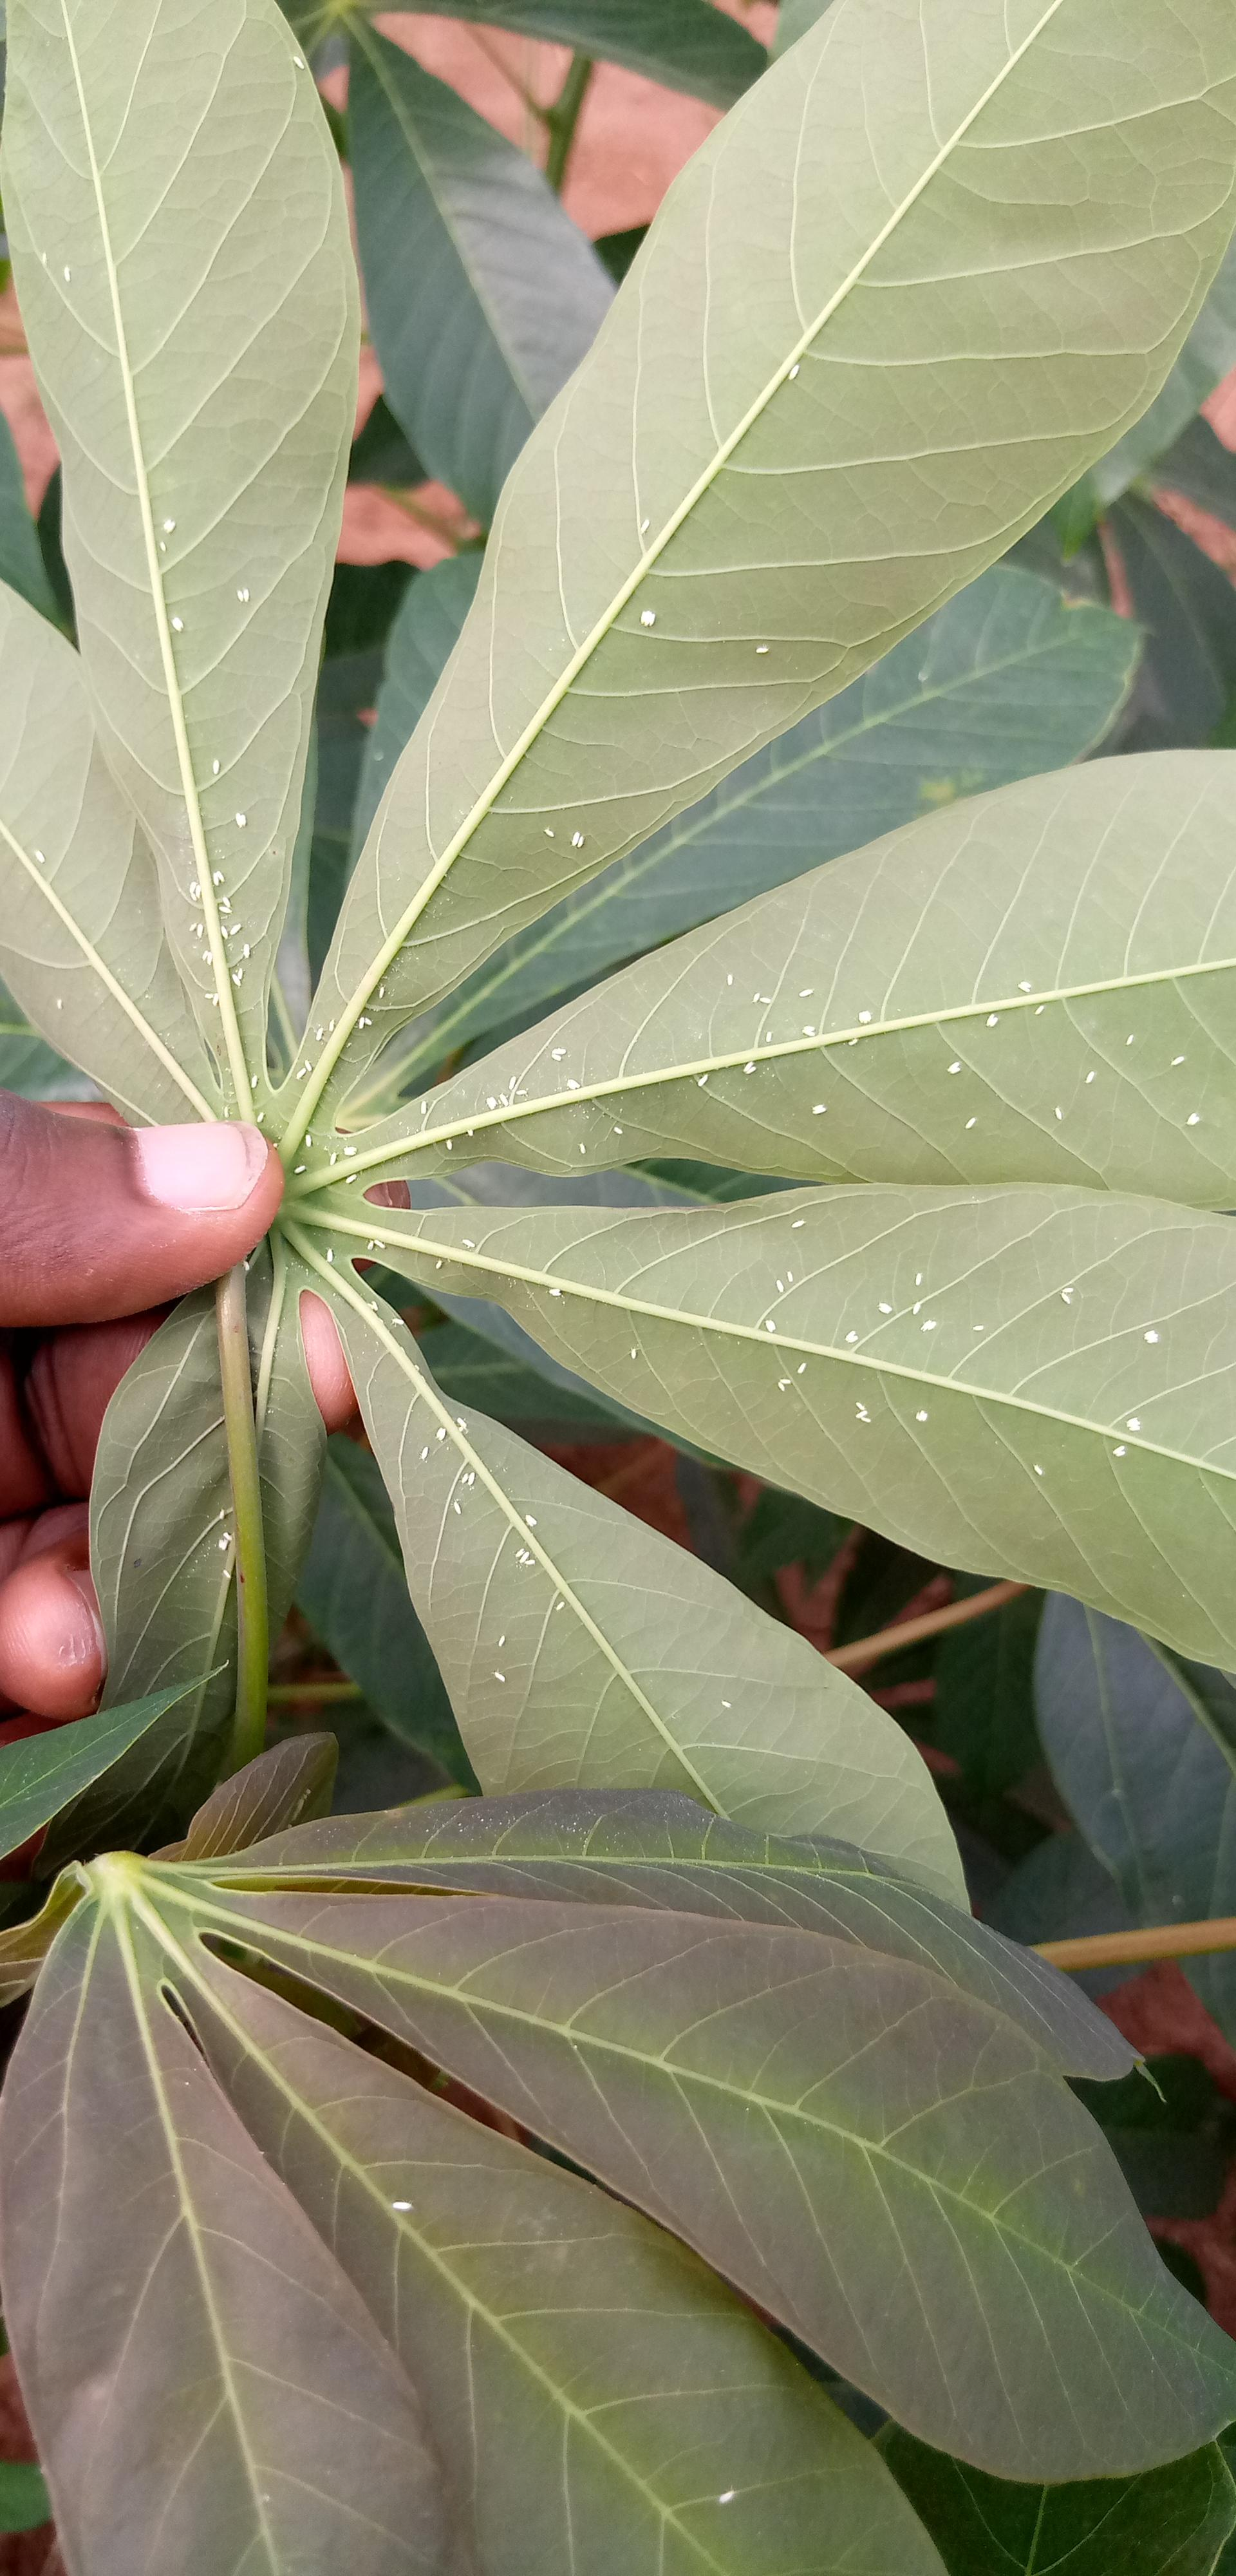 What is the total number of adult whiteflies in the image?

120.